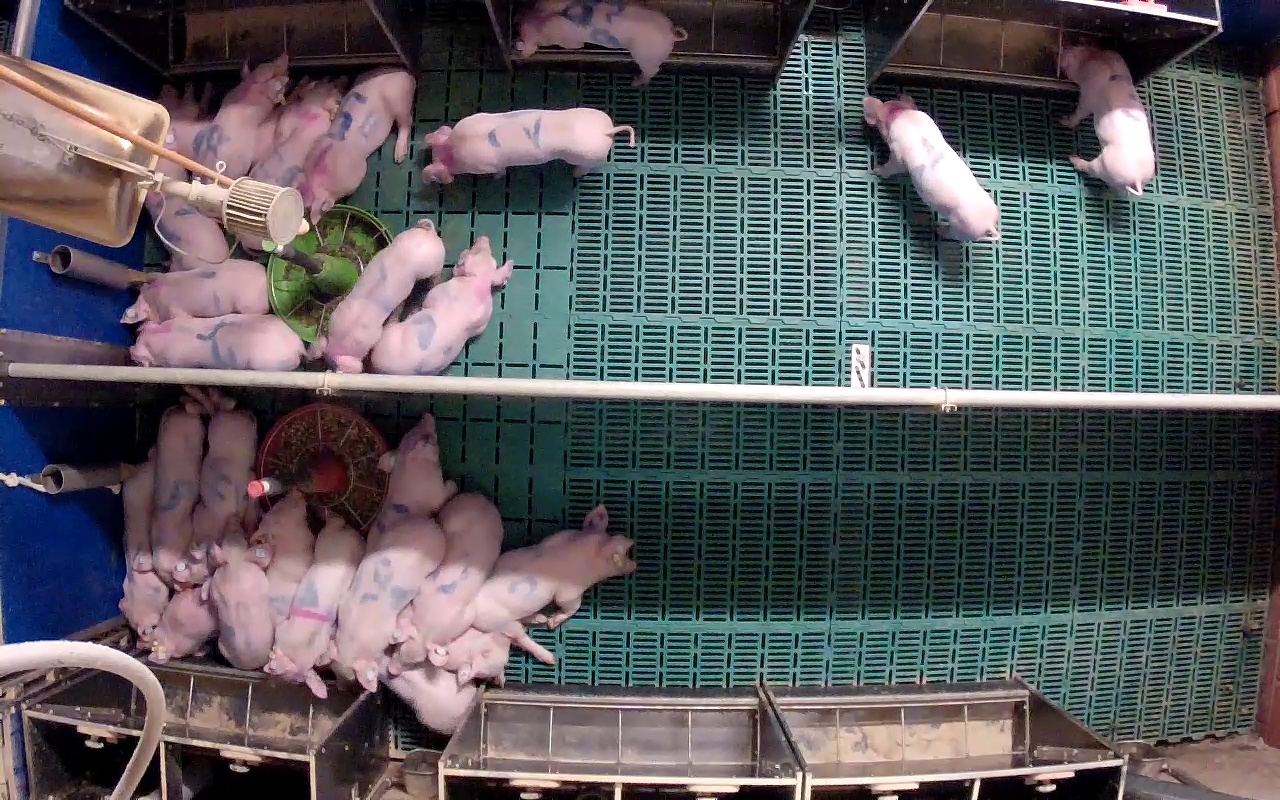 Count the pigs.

26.